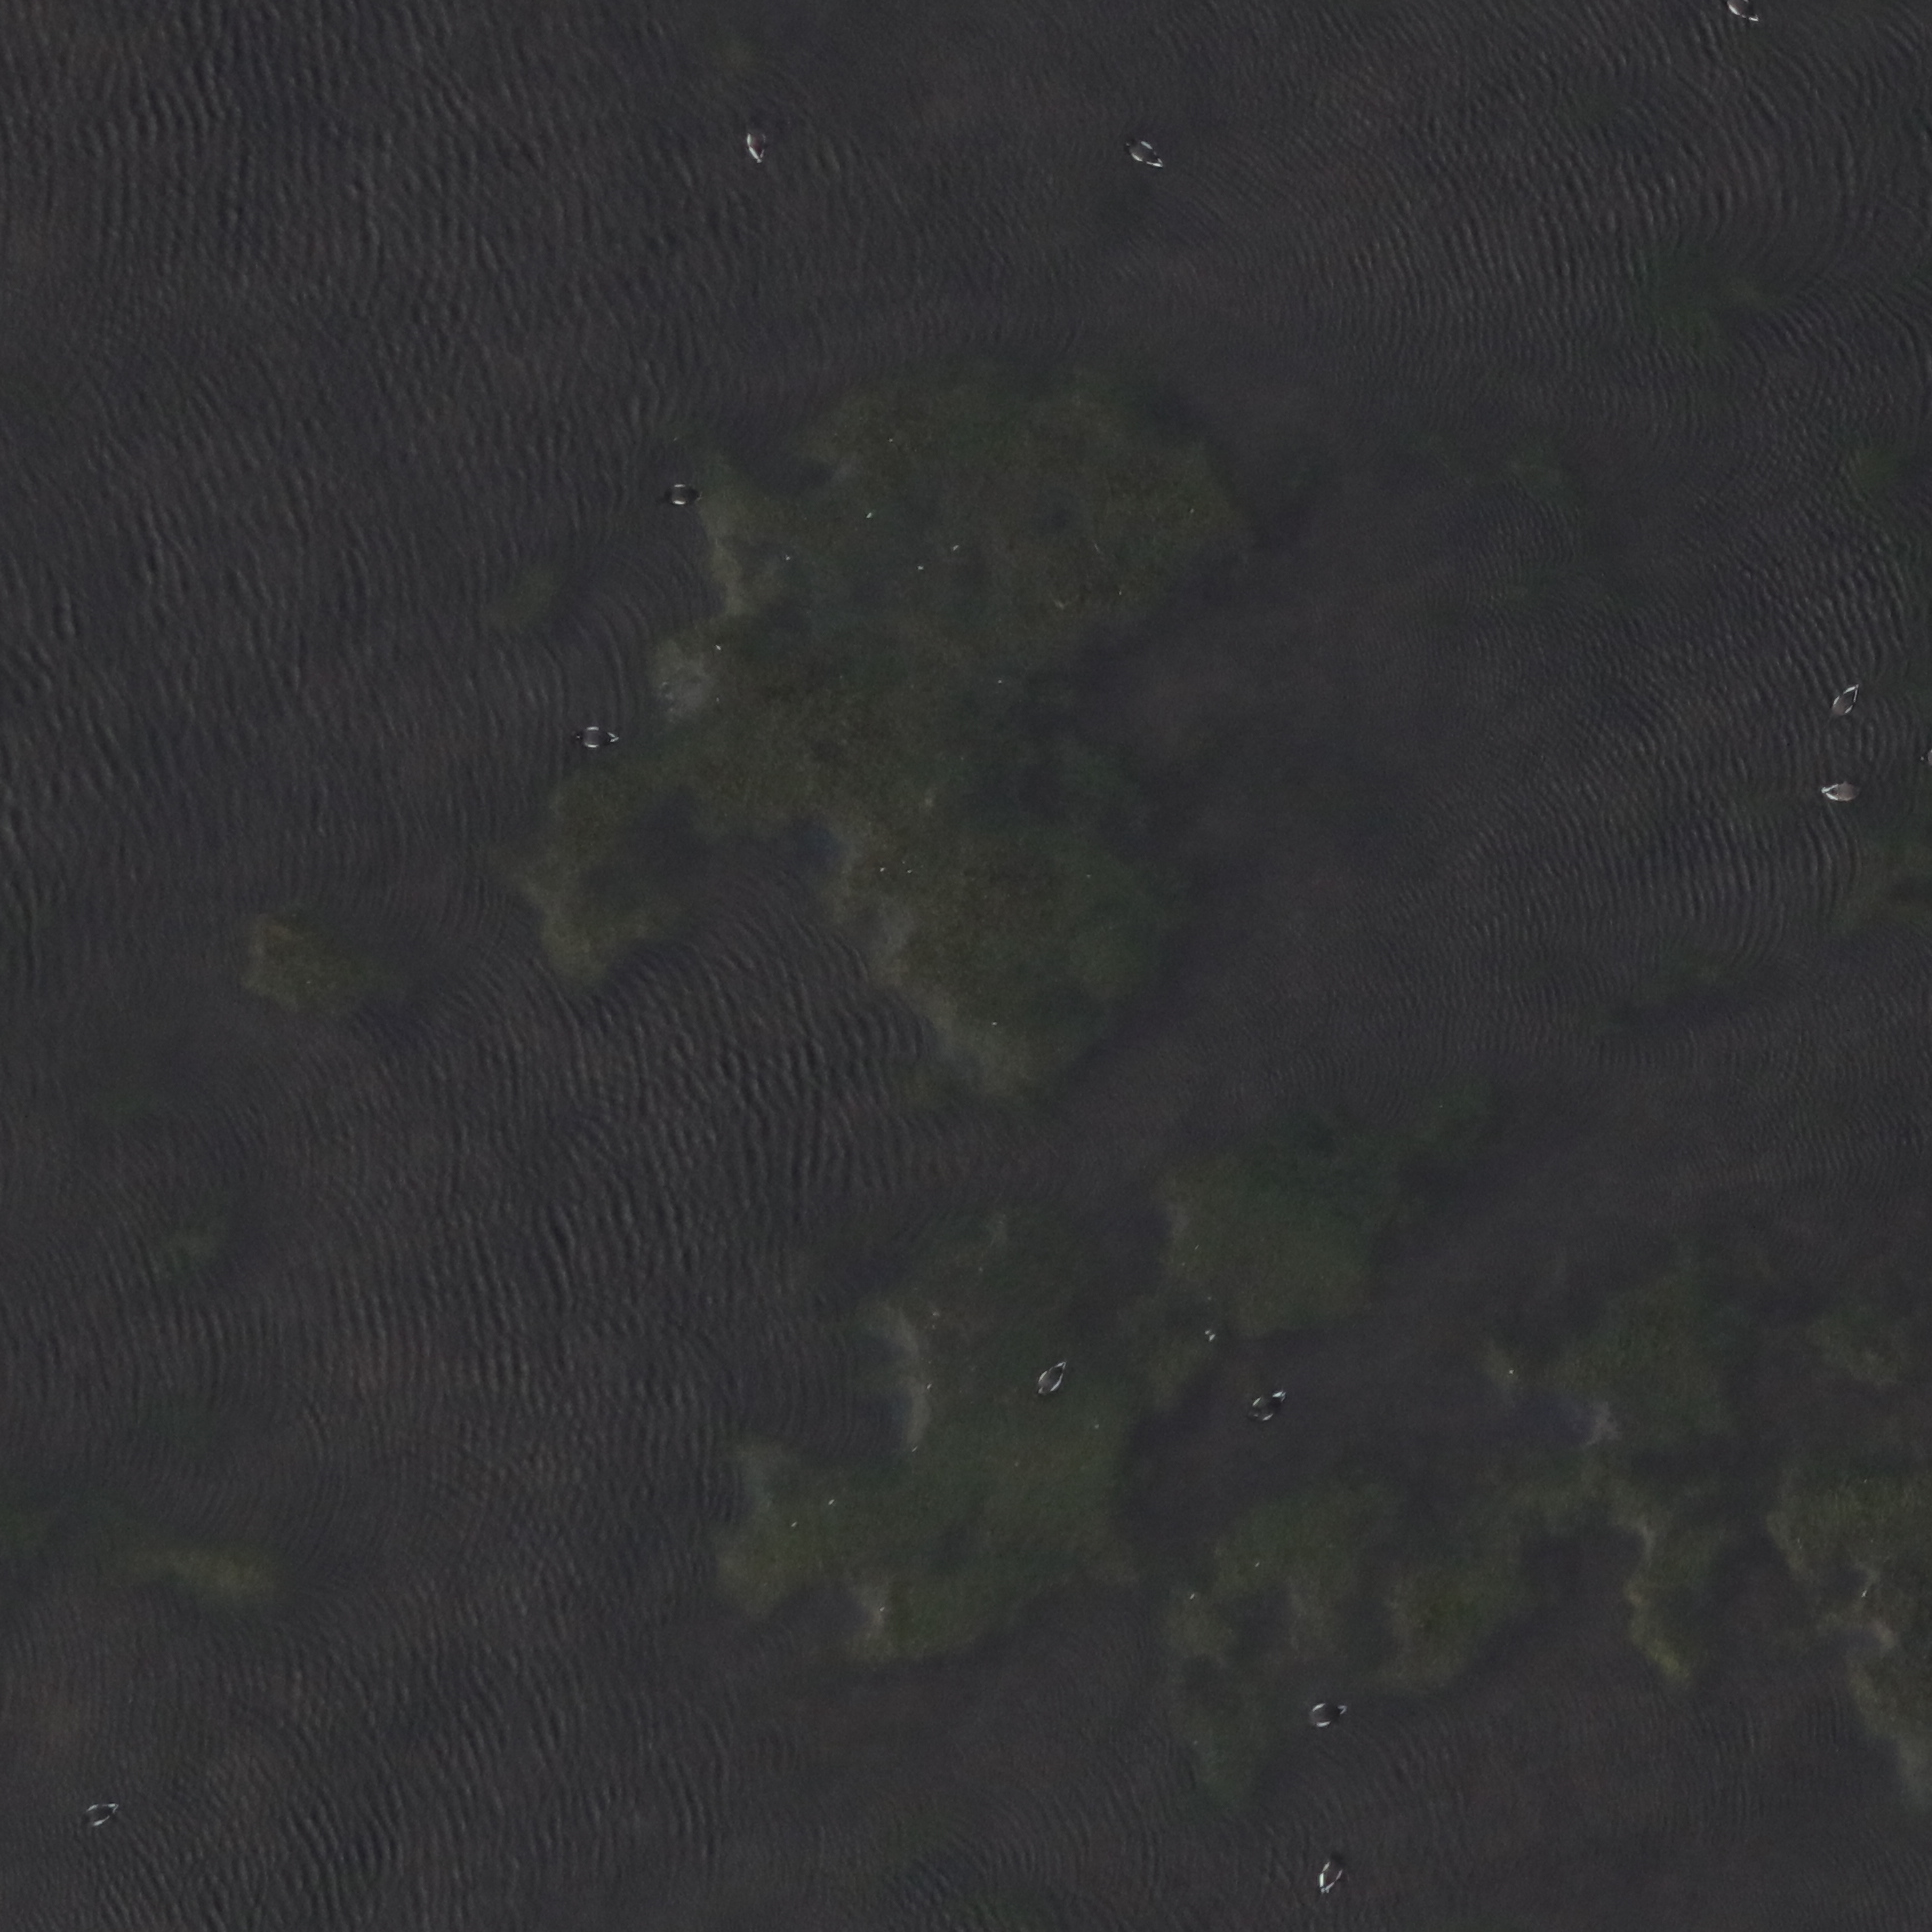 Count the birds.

12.